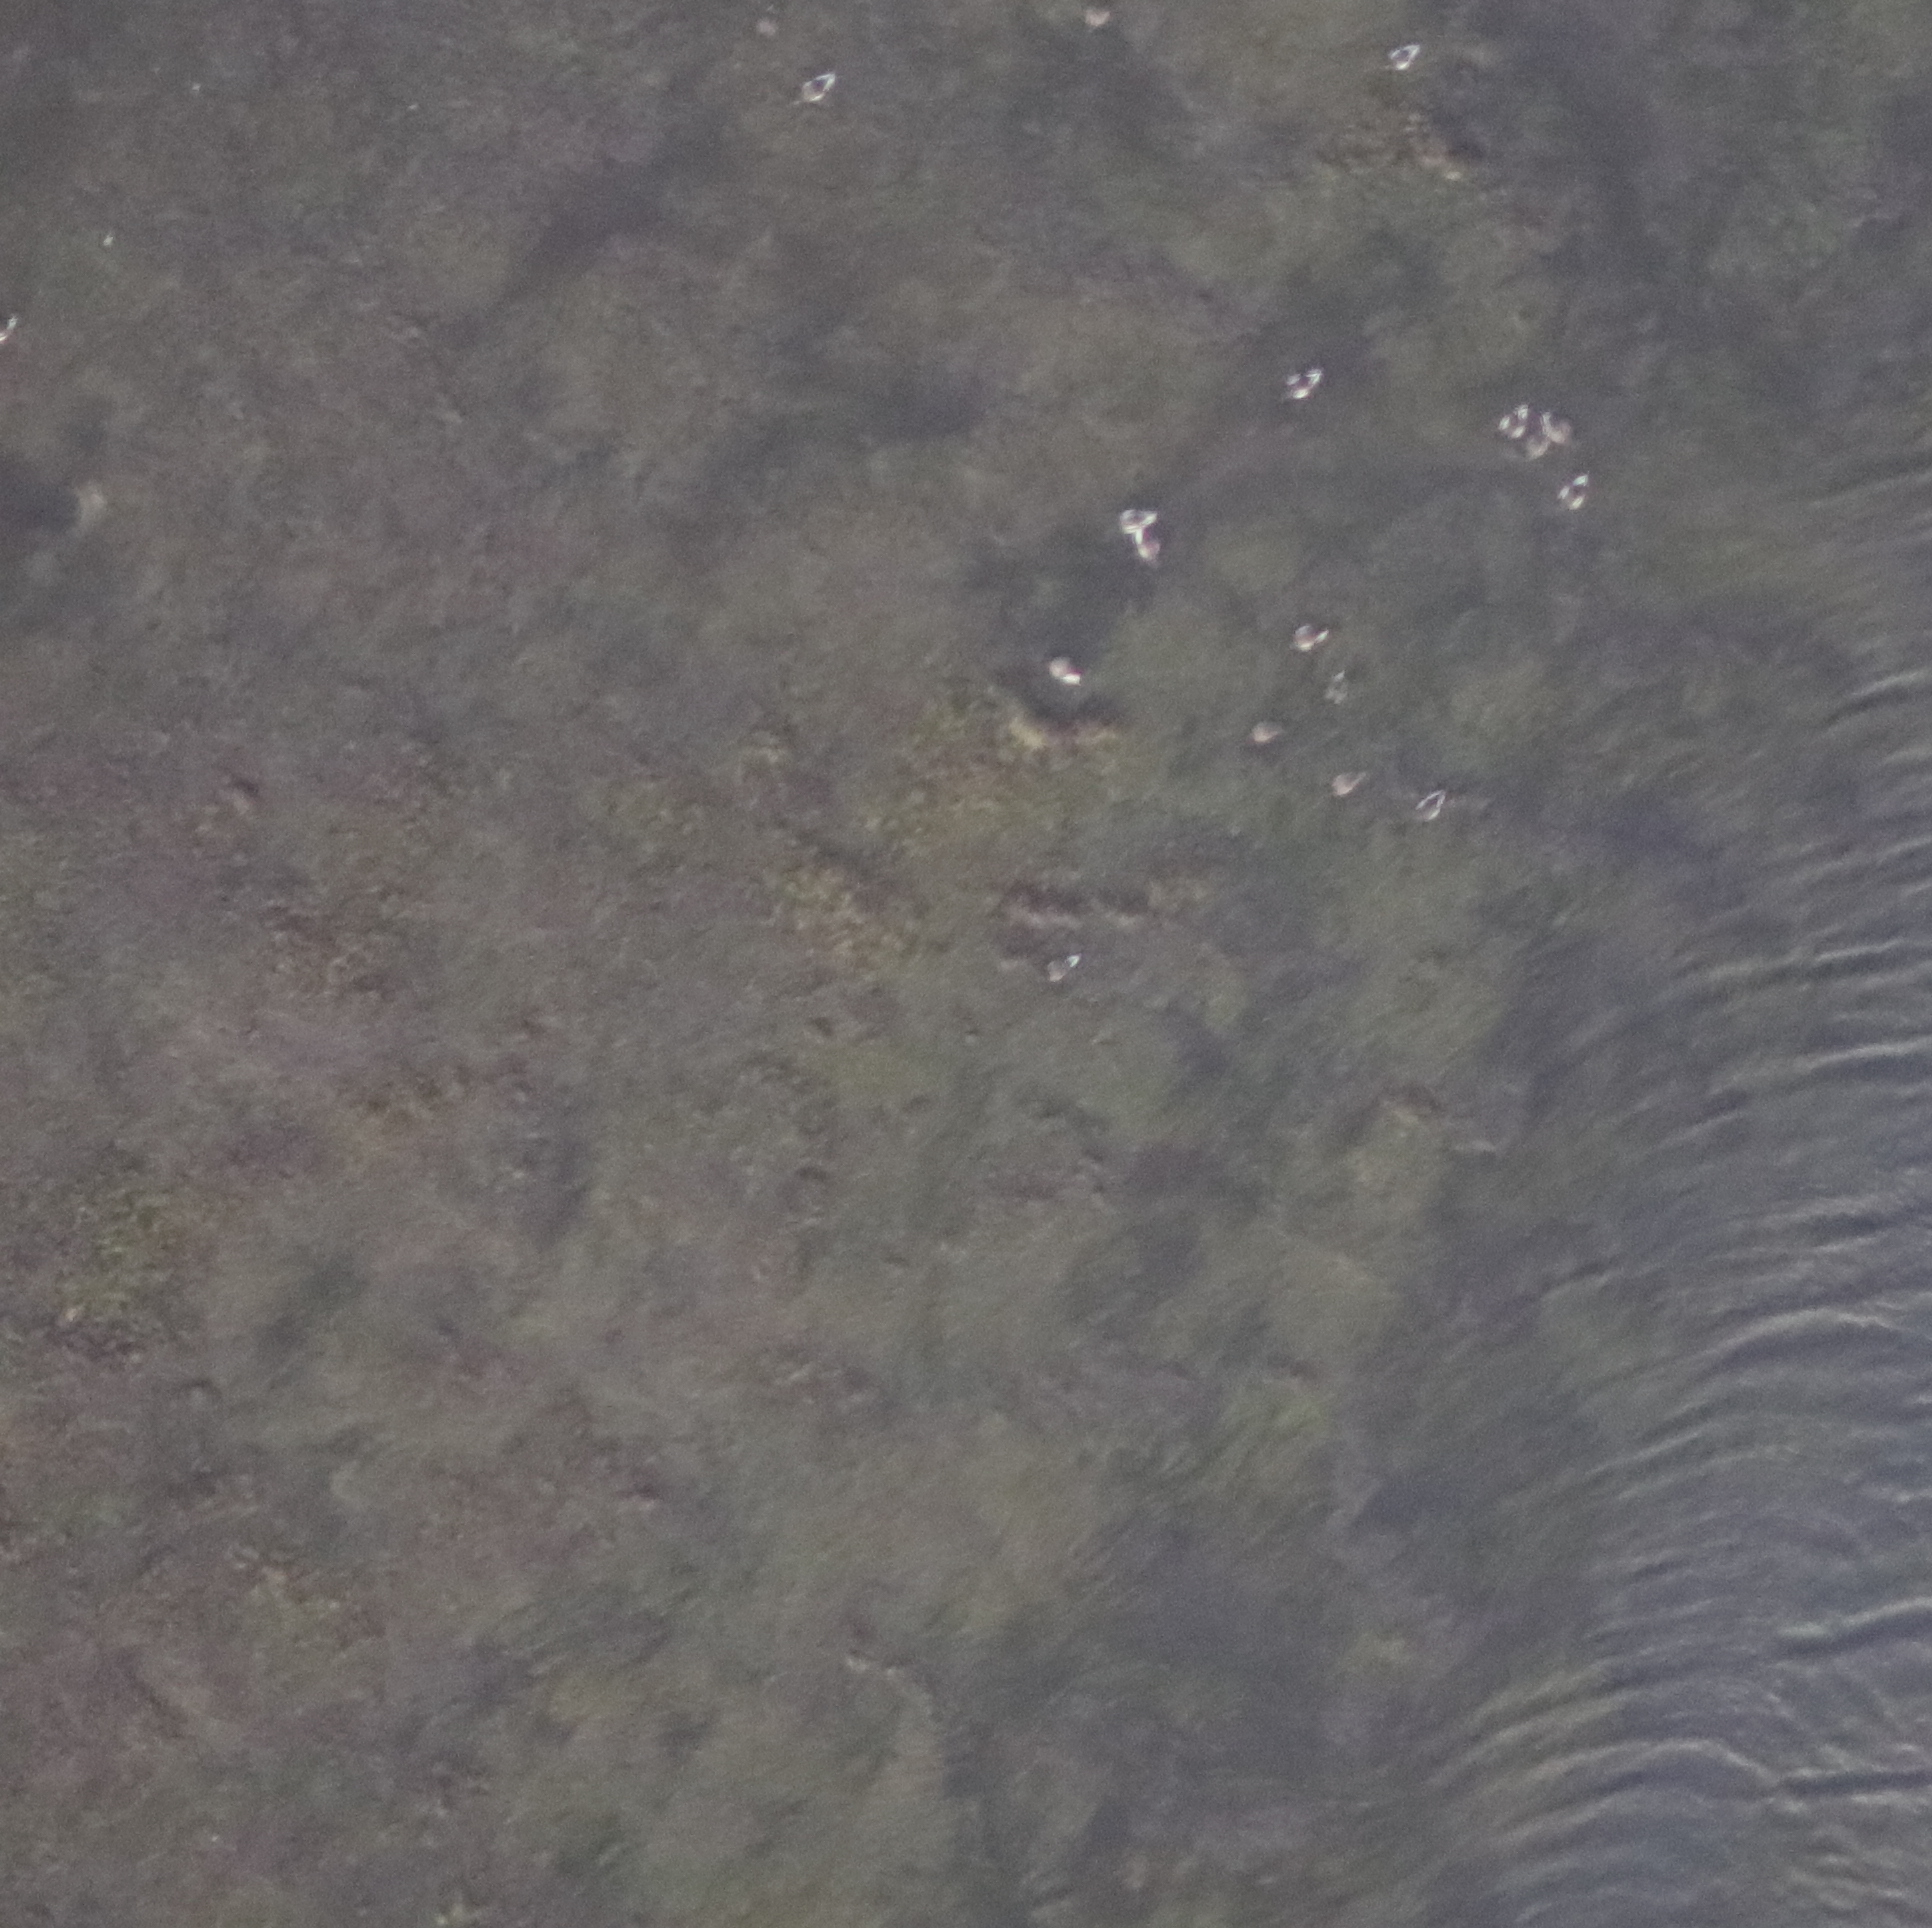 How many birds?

15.